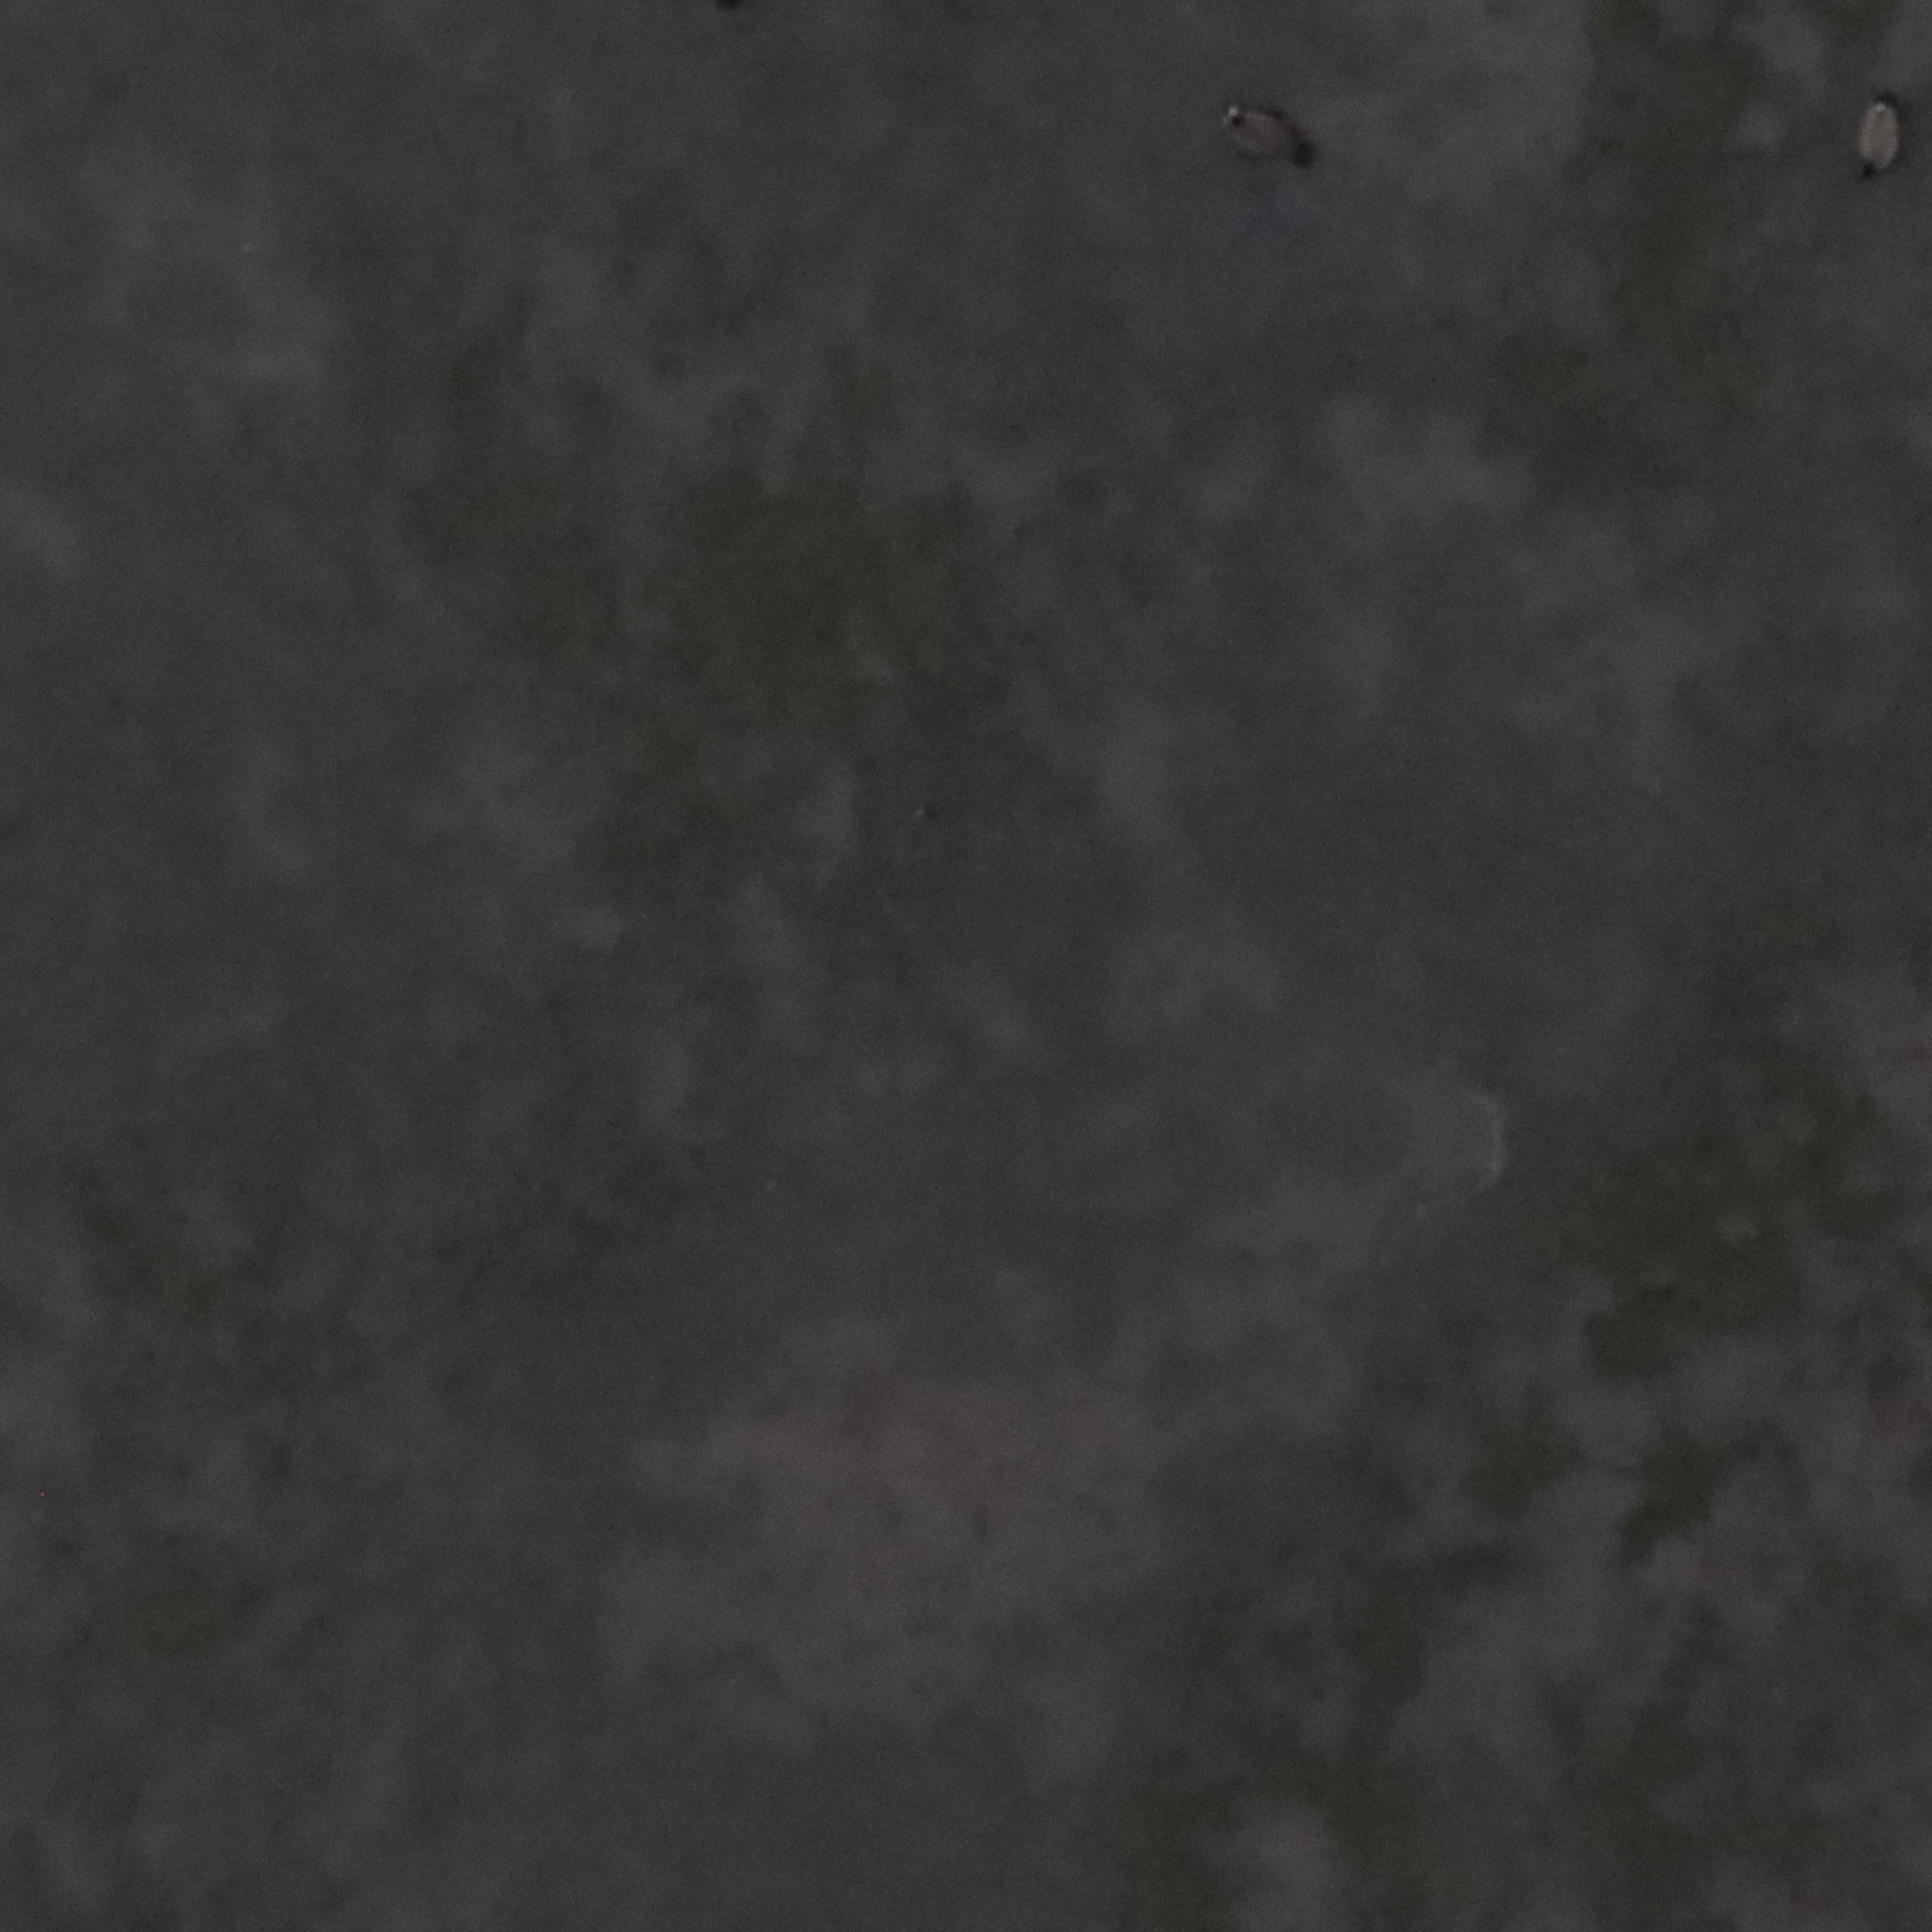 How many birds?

2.